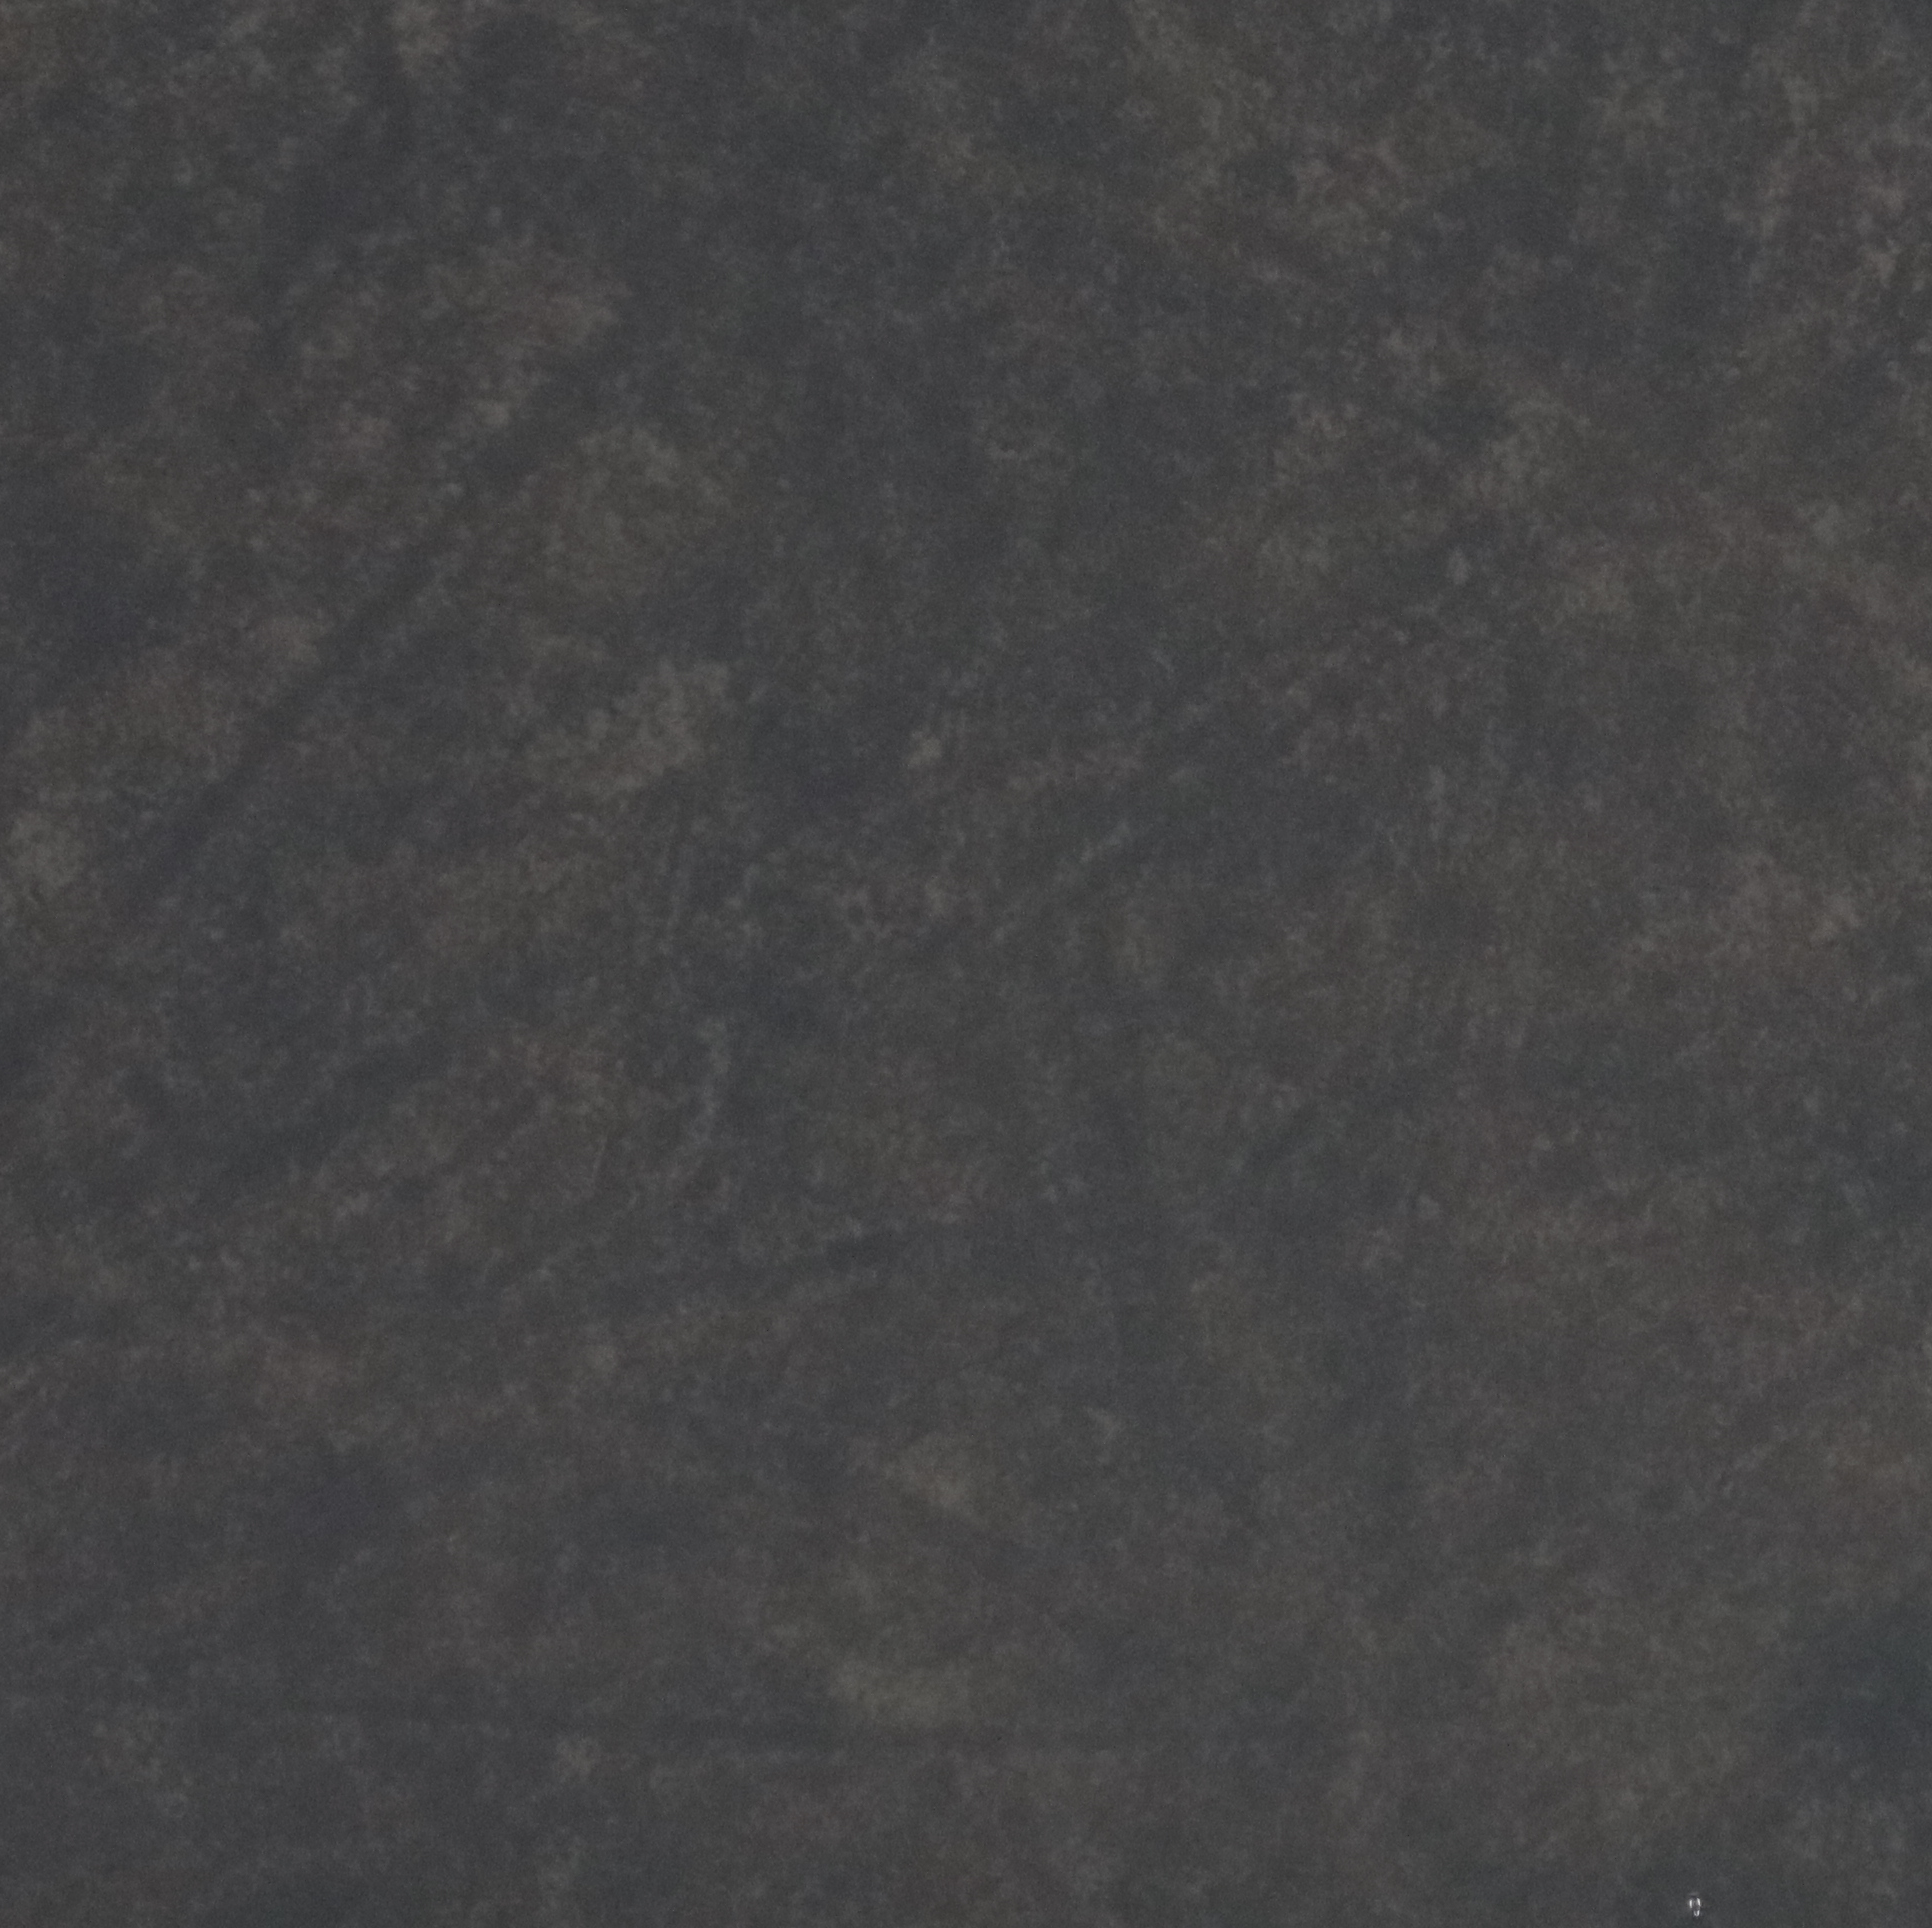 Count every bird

1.